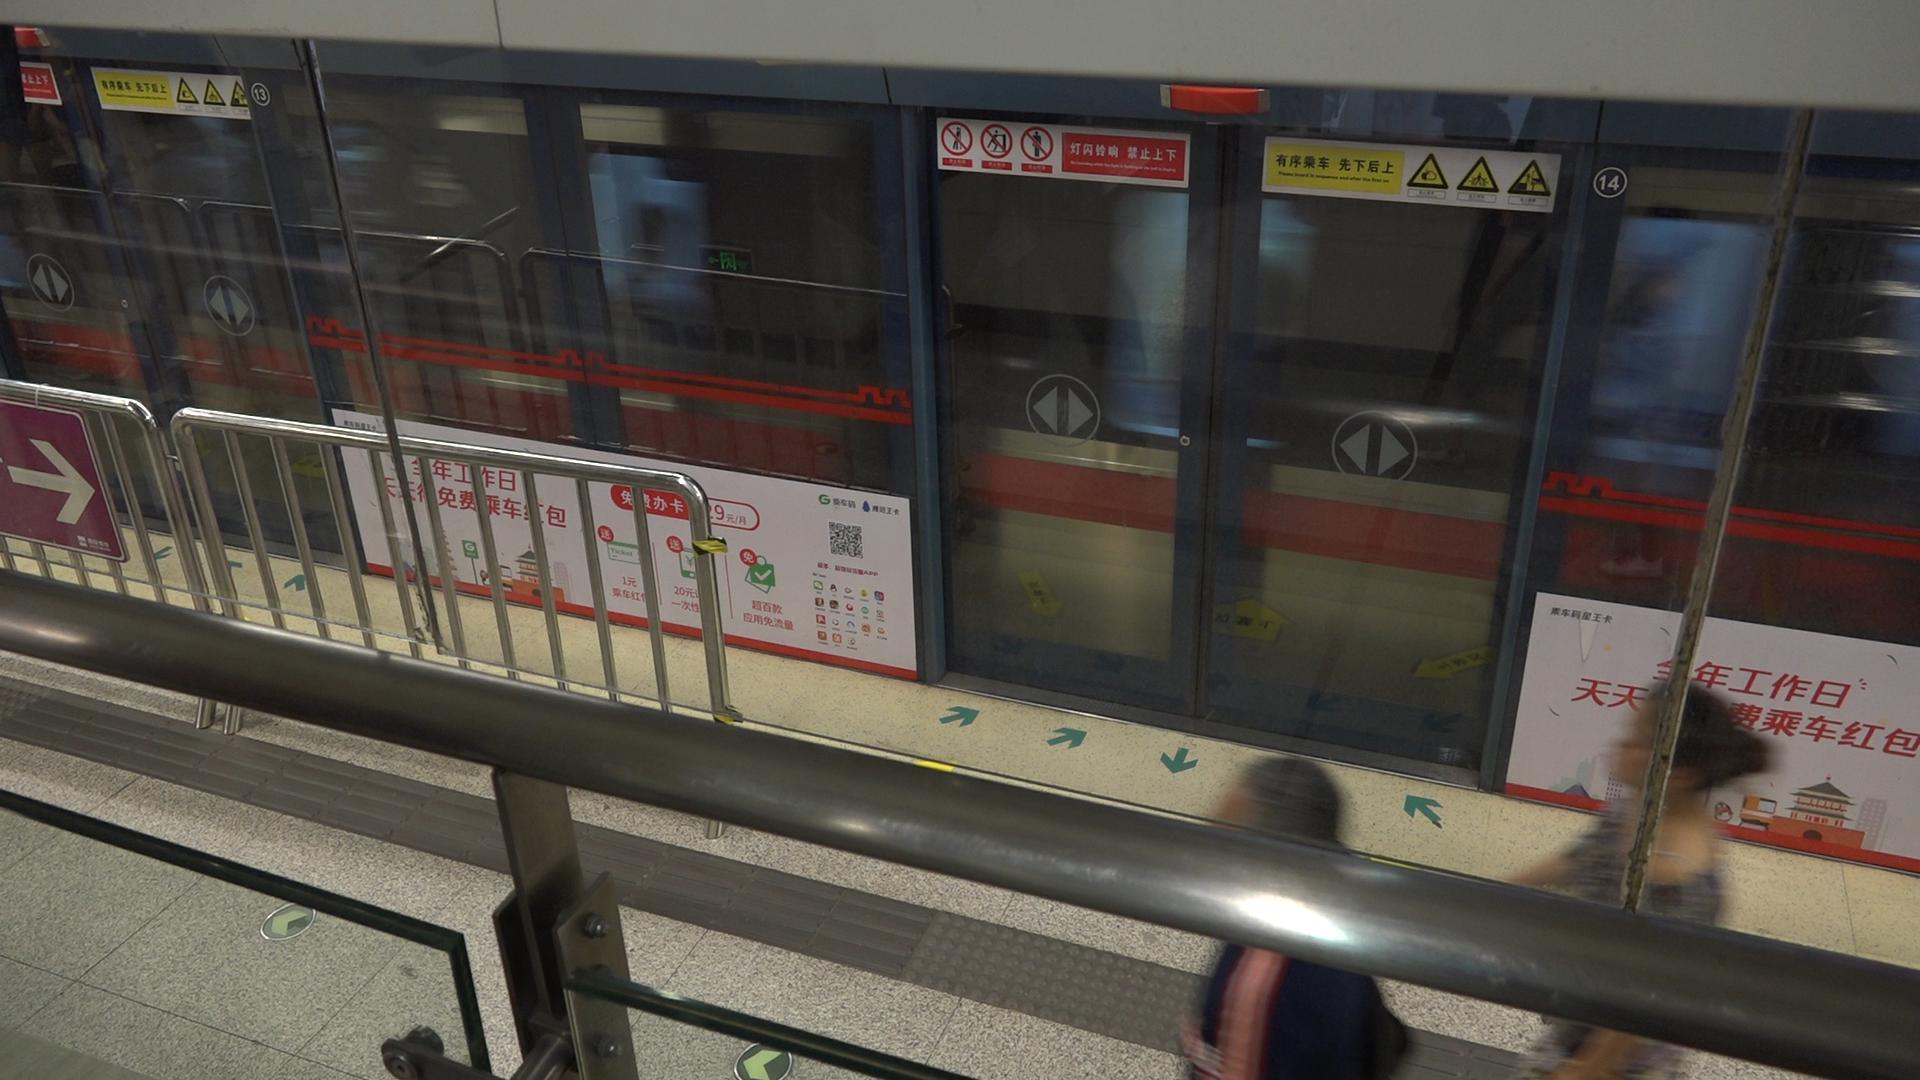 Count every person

2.